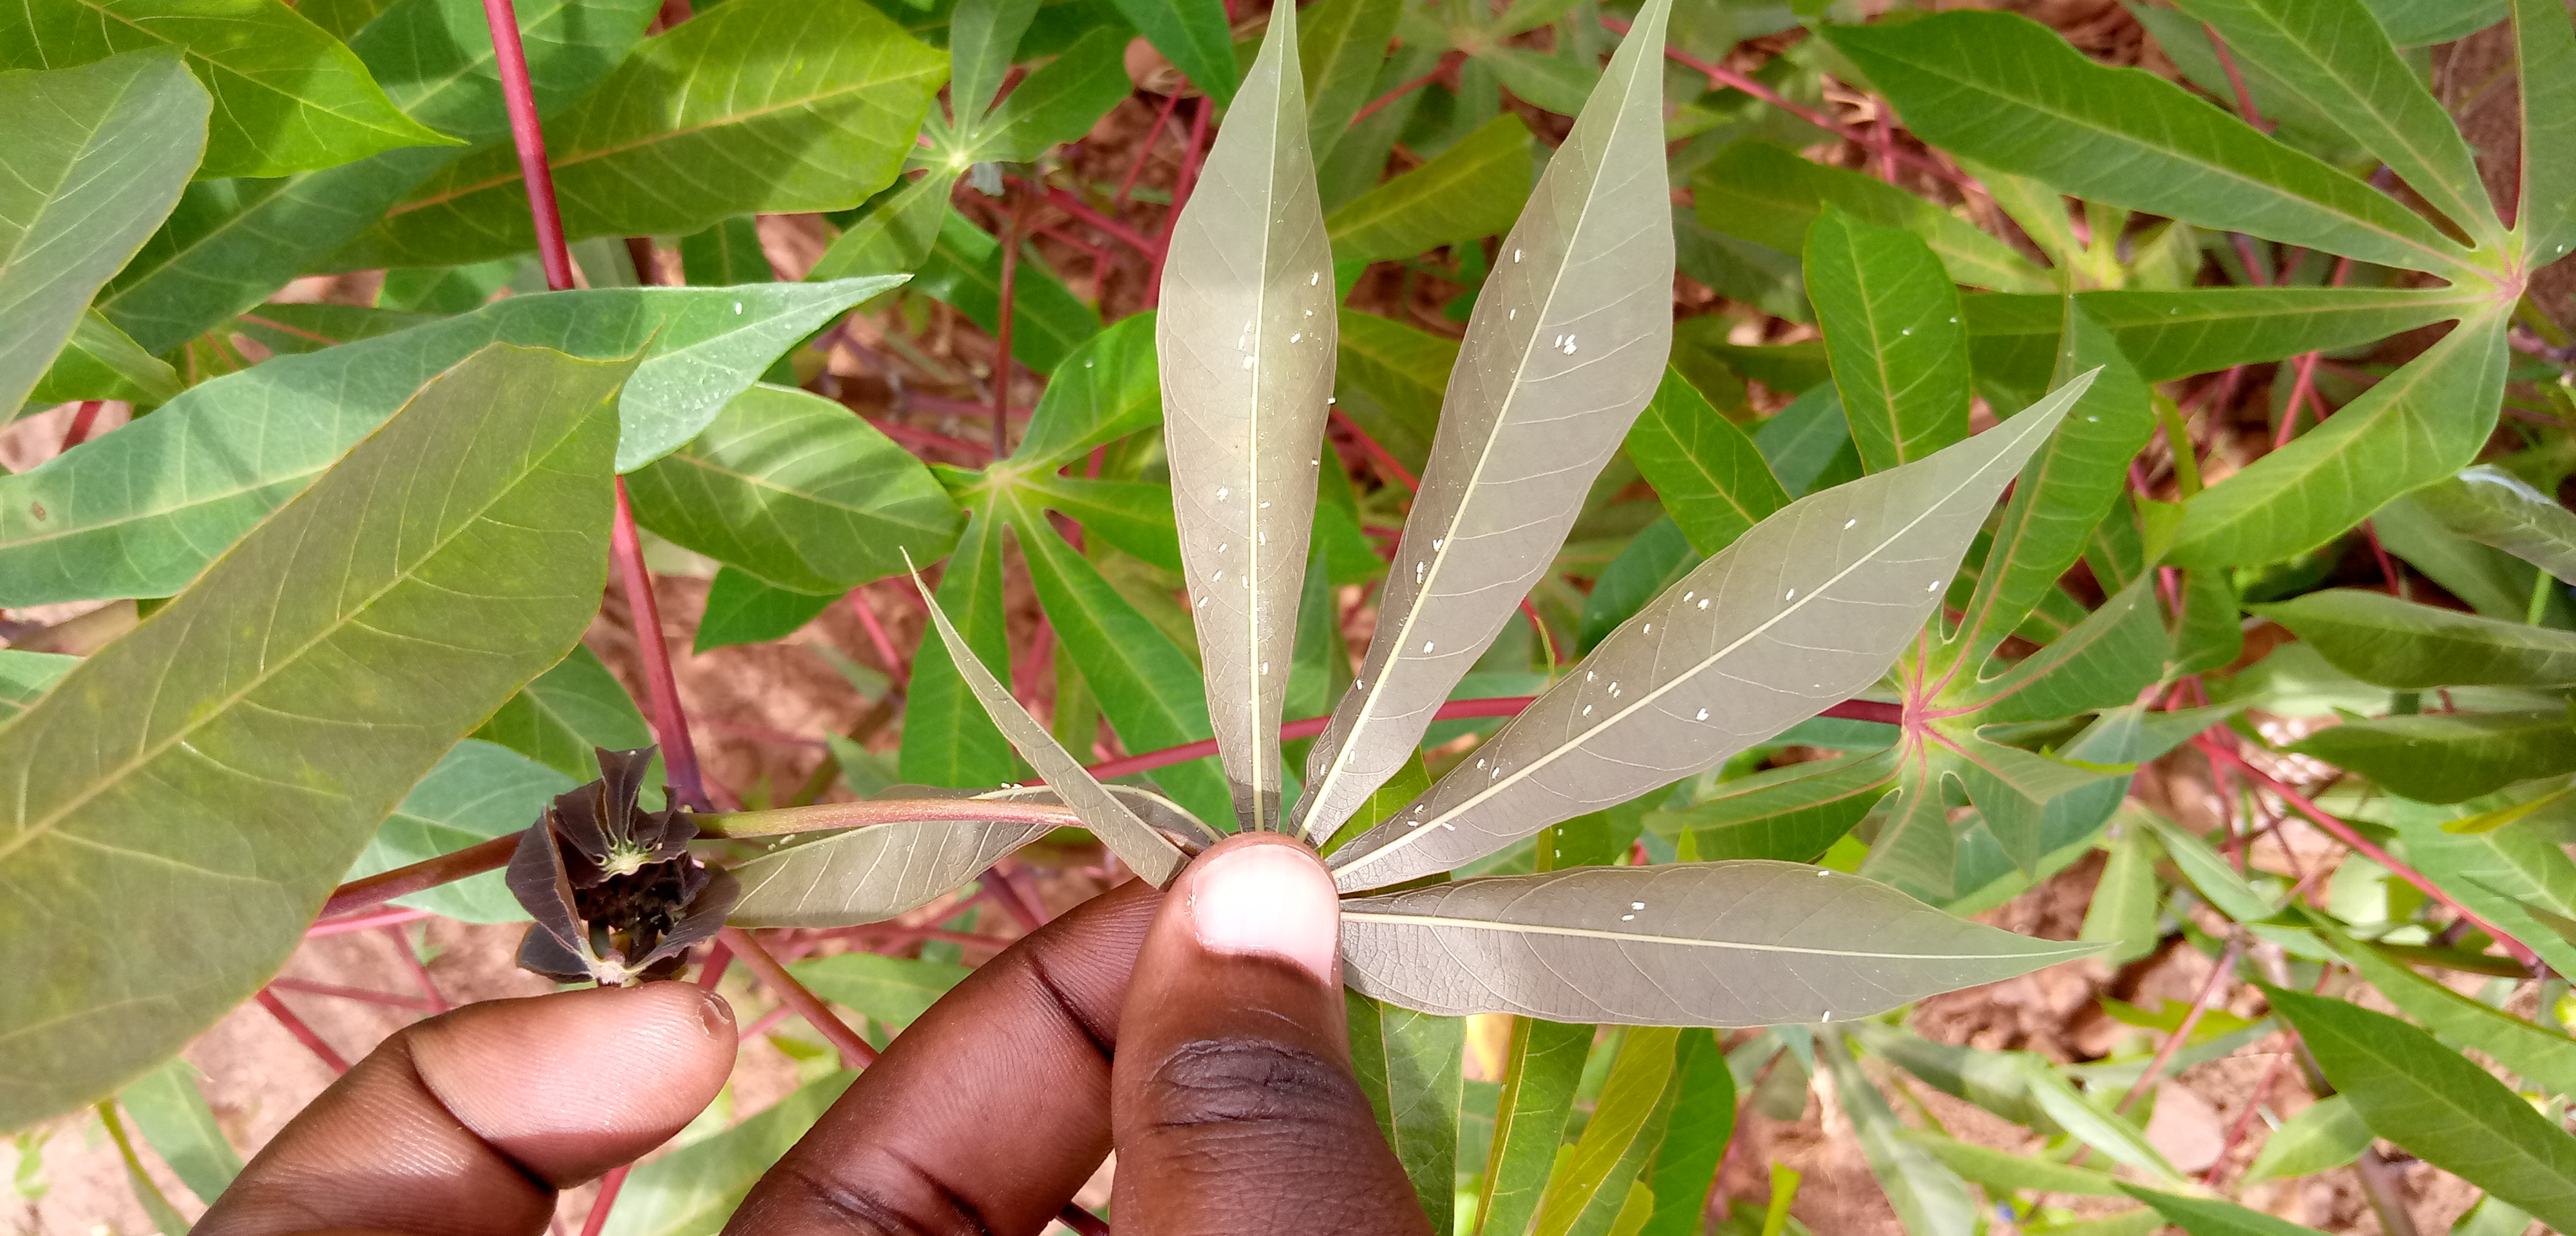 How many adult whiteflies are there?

64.